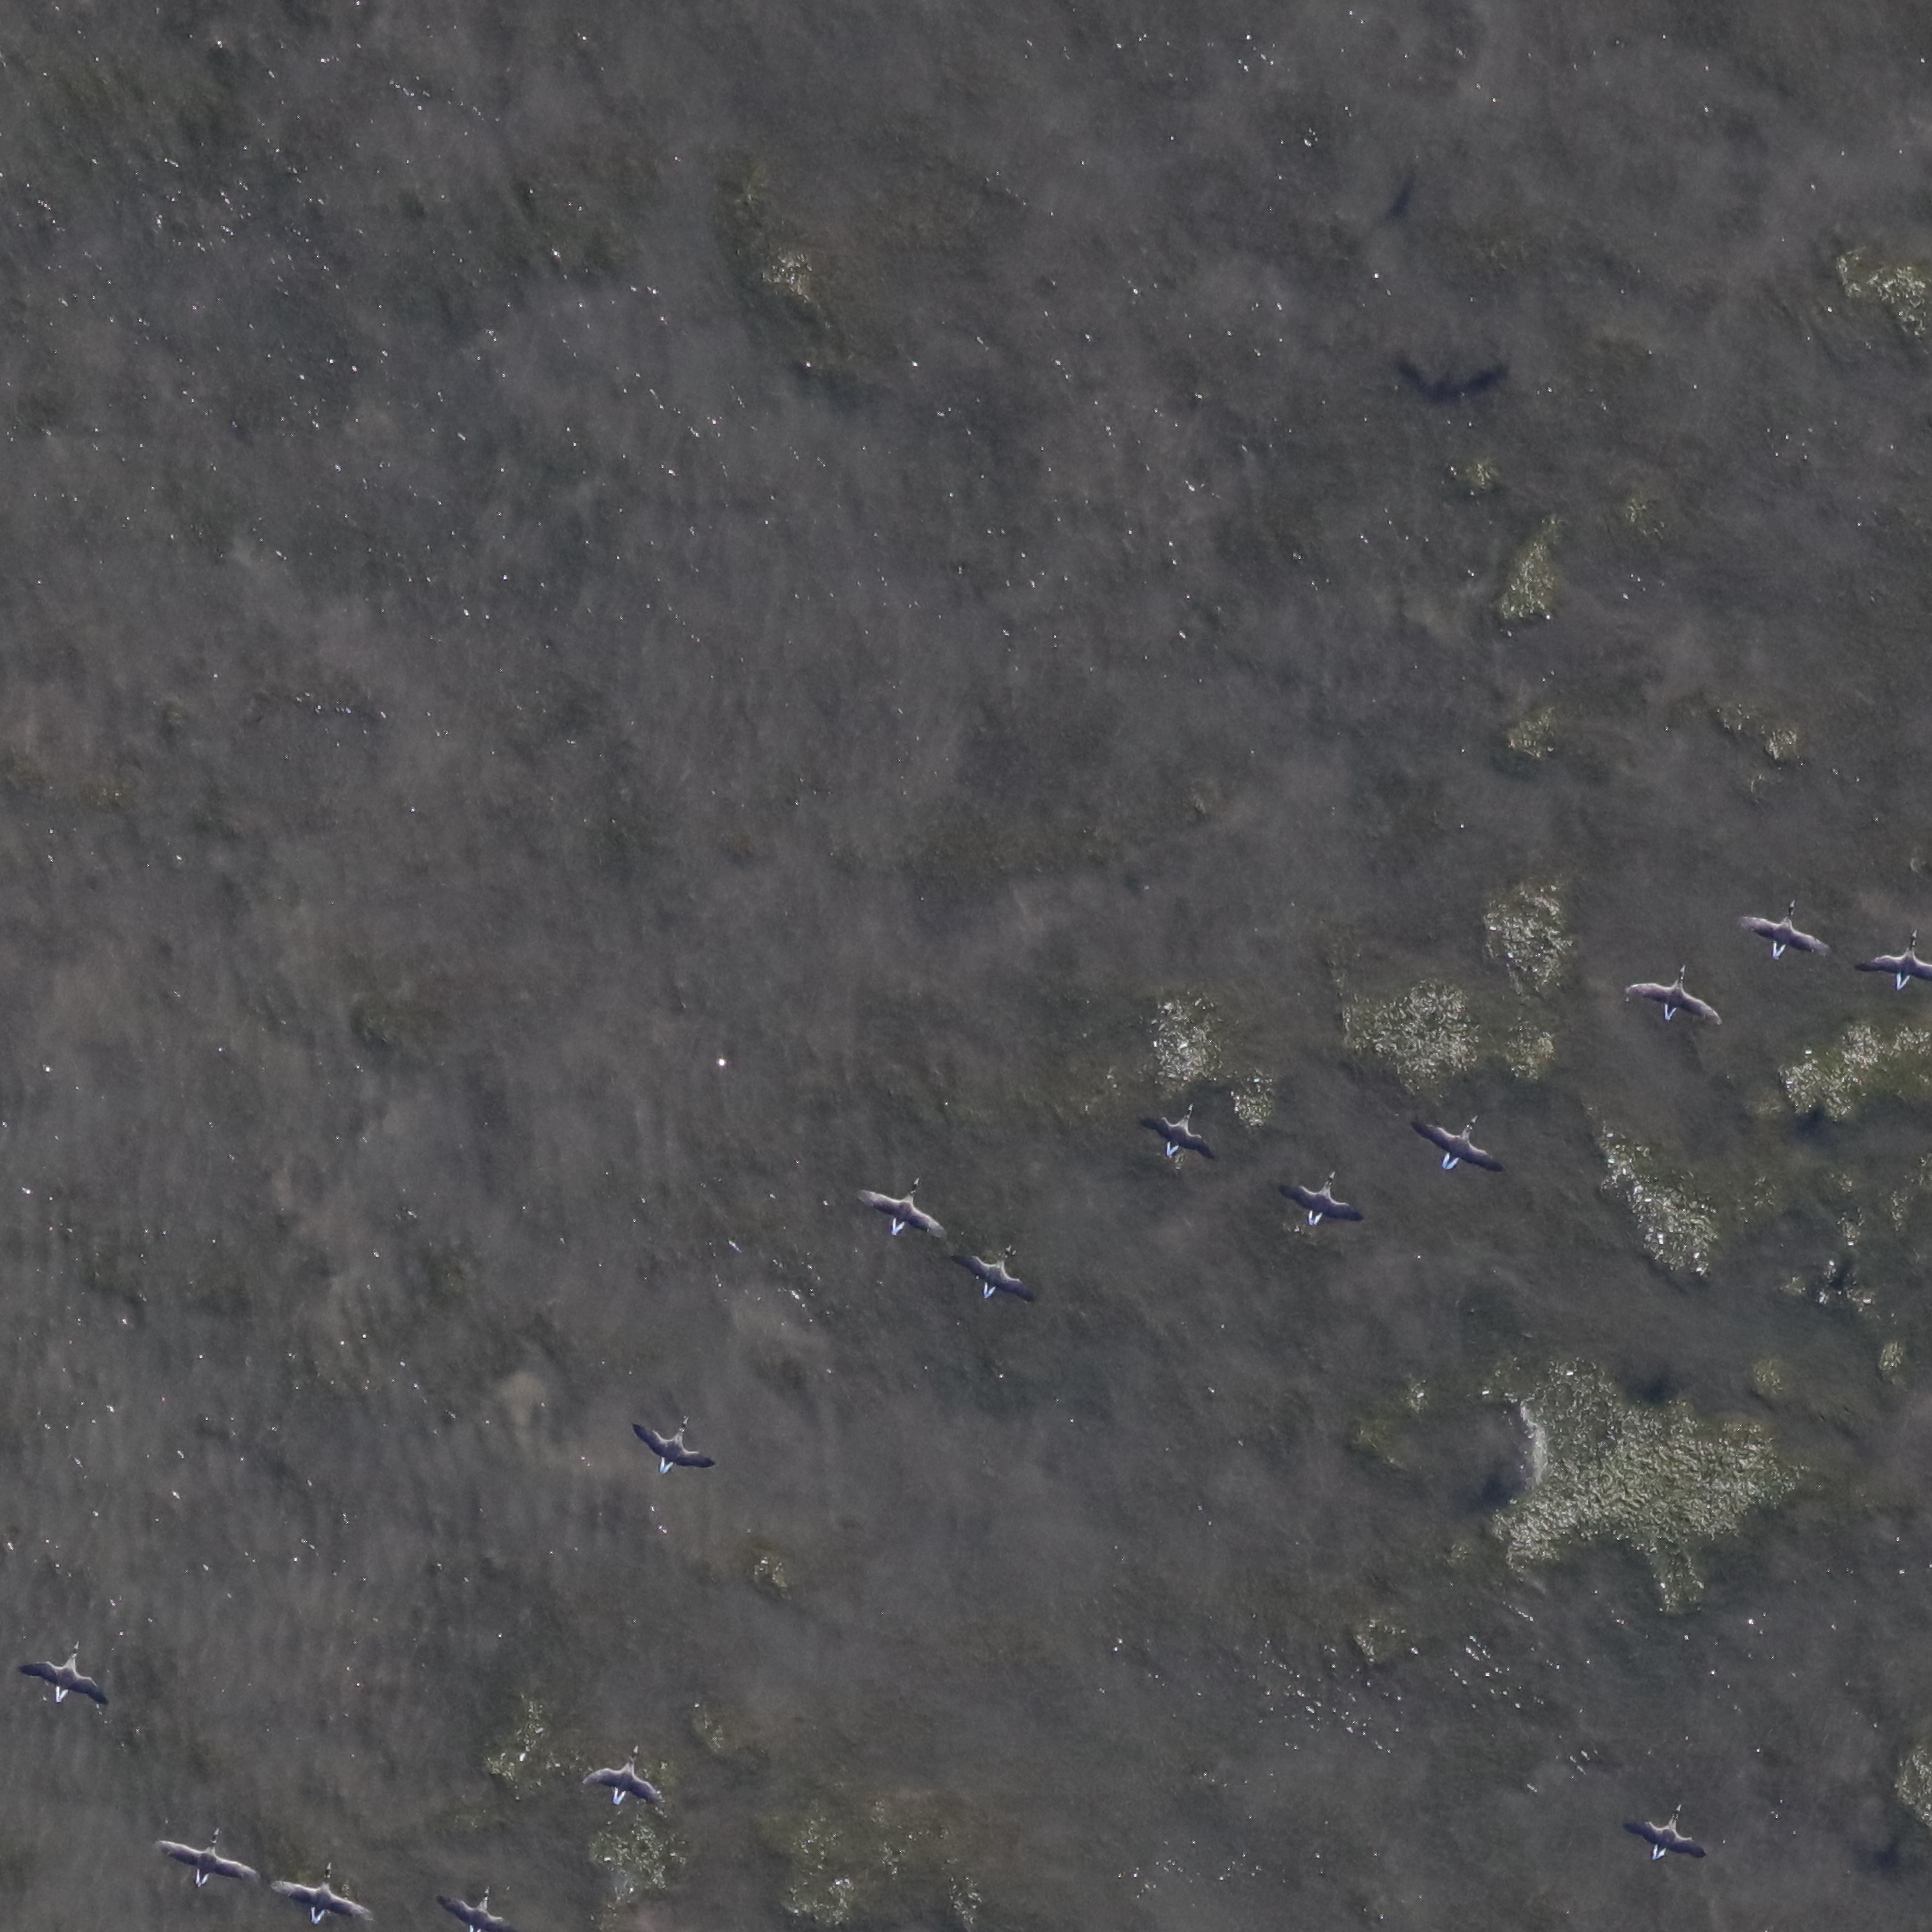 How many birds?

15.